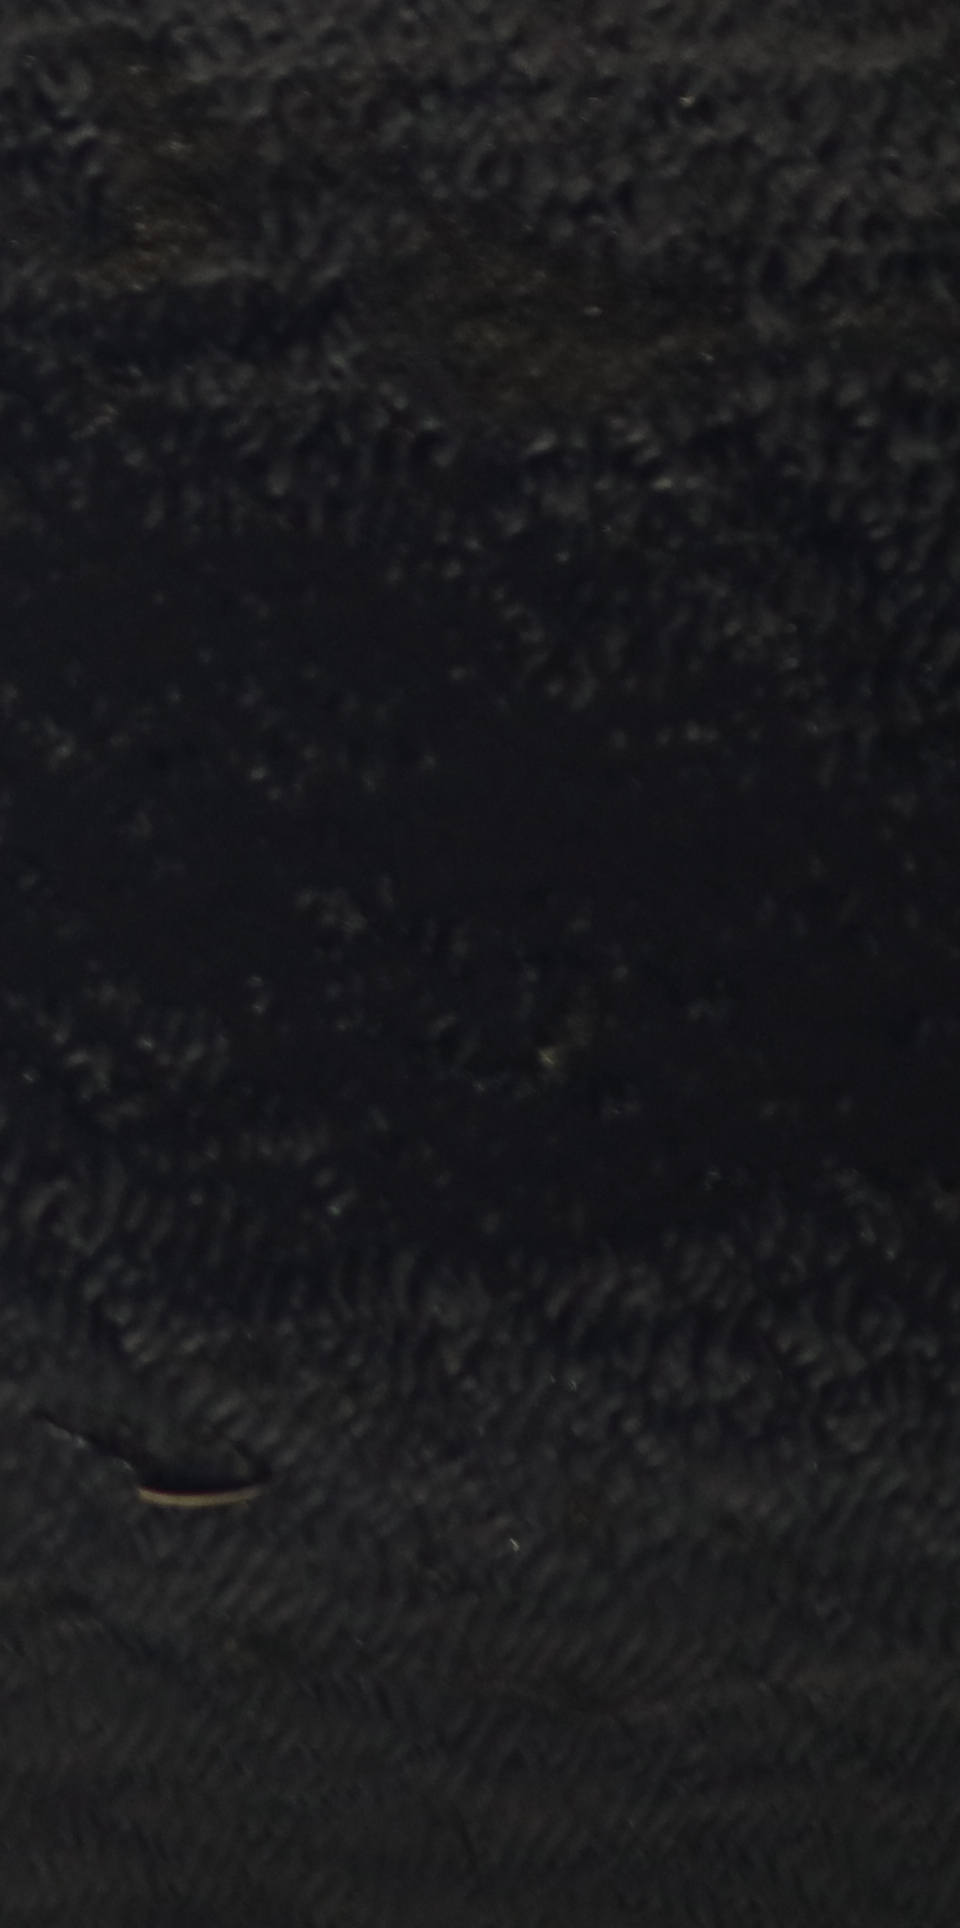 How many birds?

0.